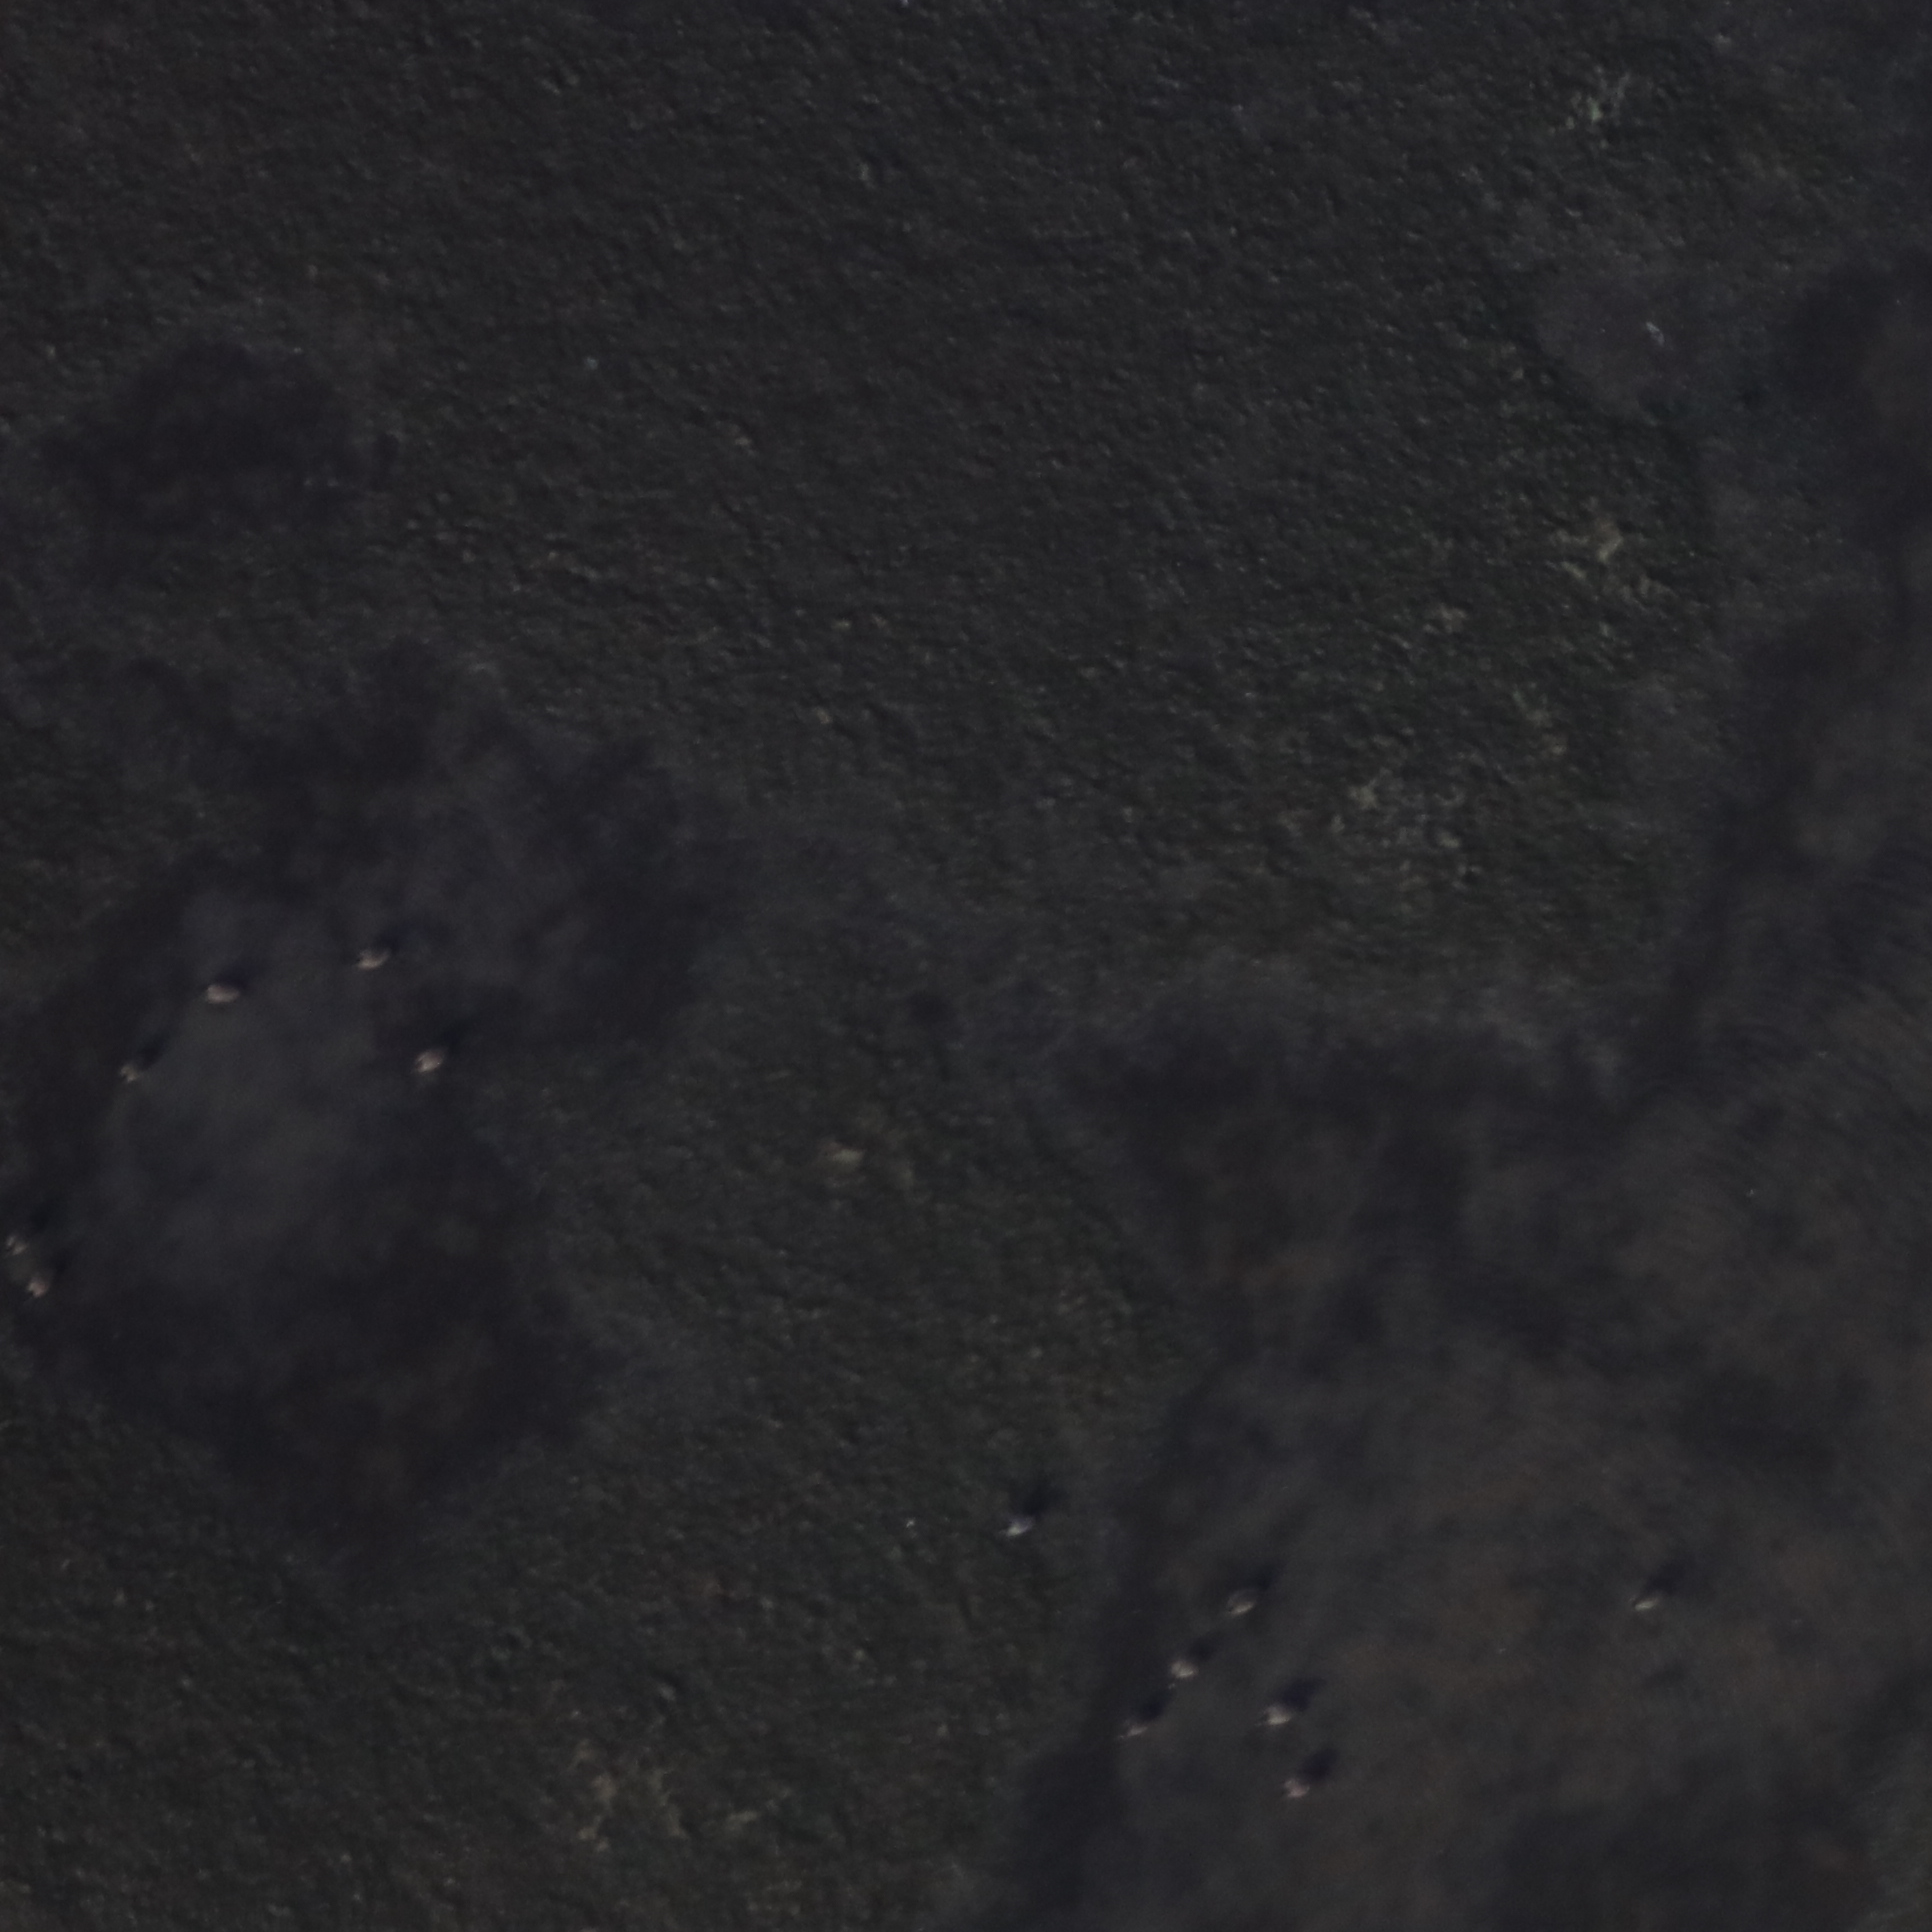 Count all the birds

13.